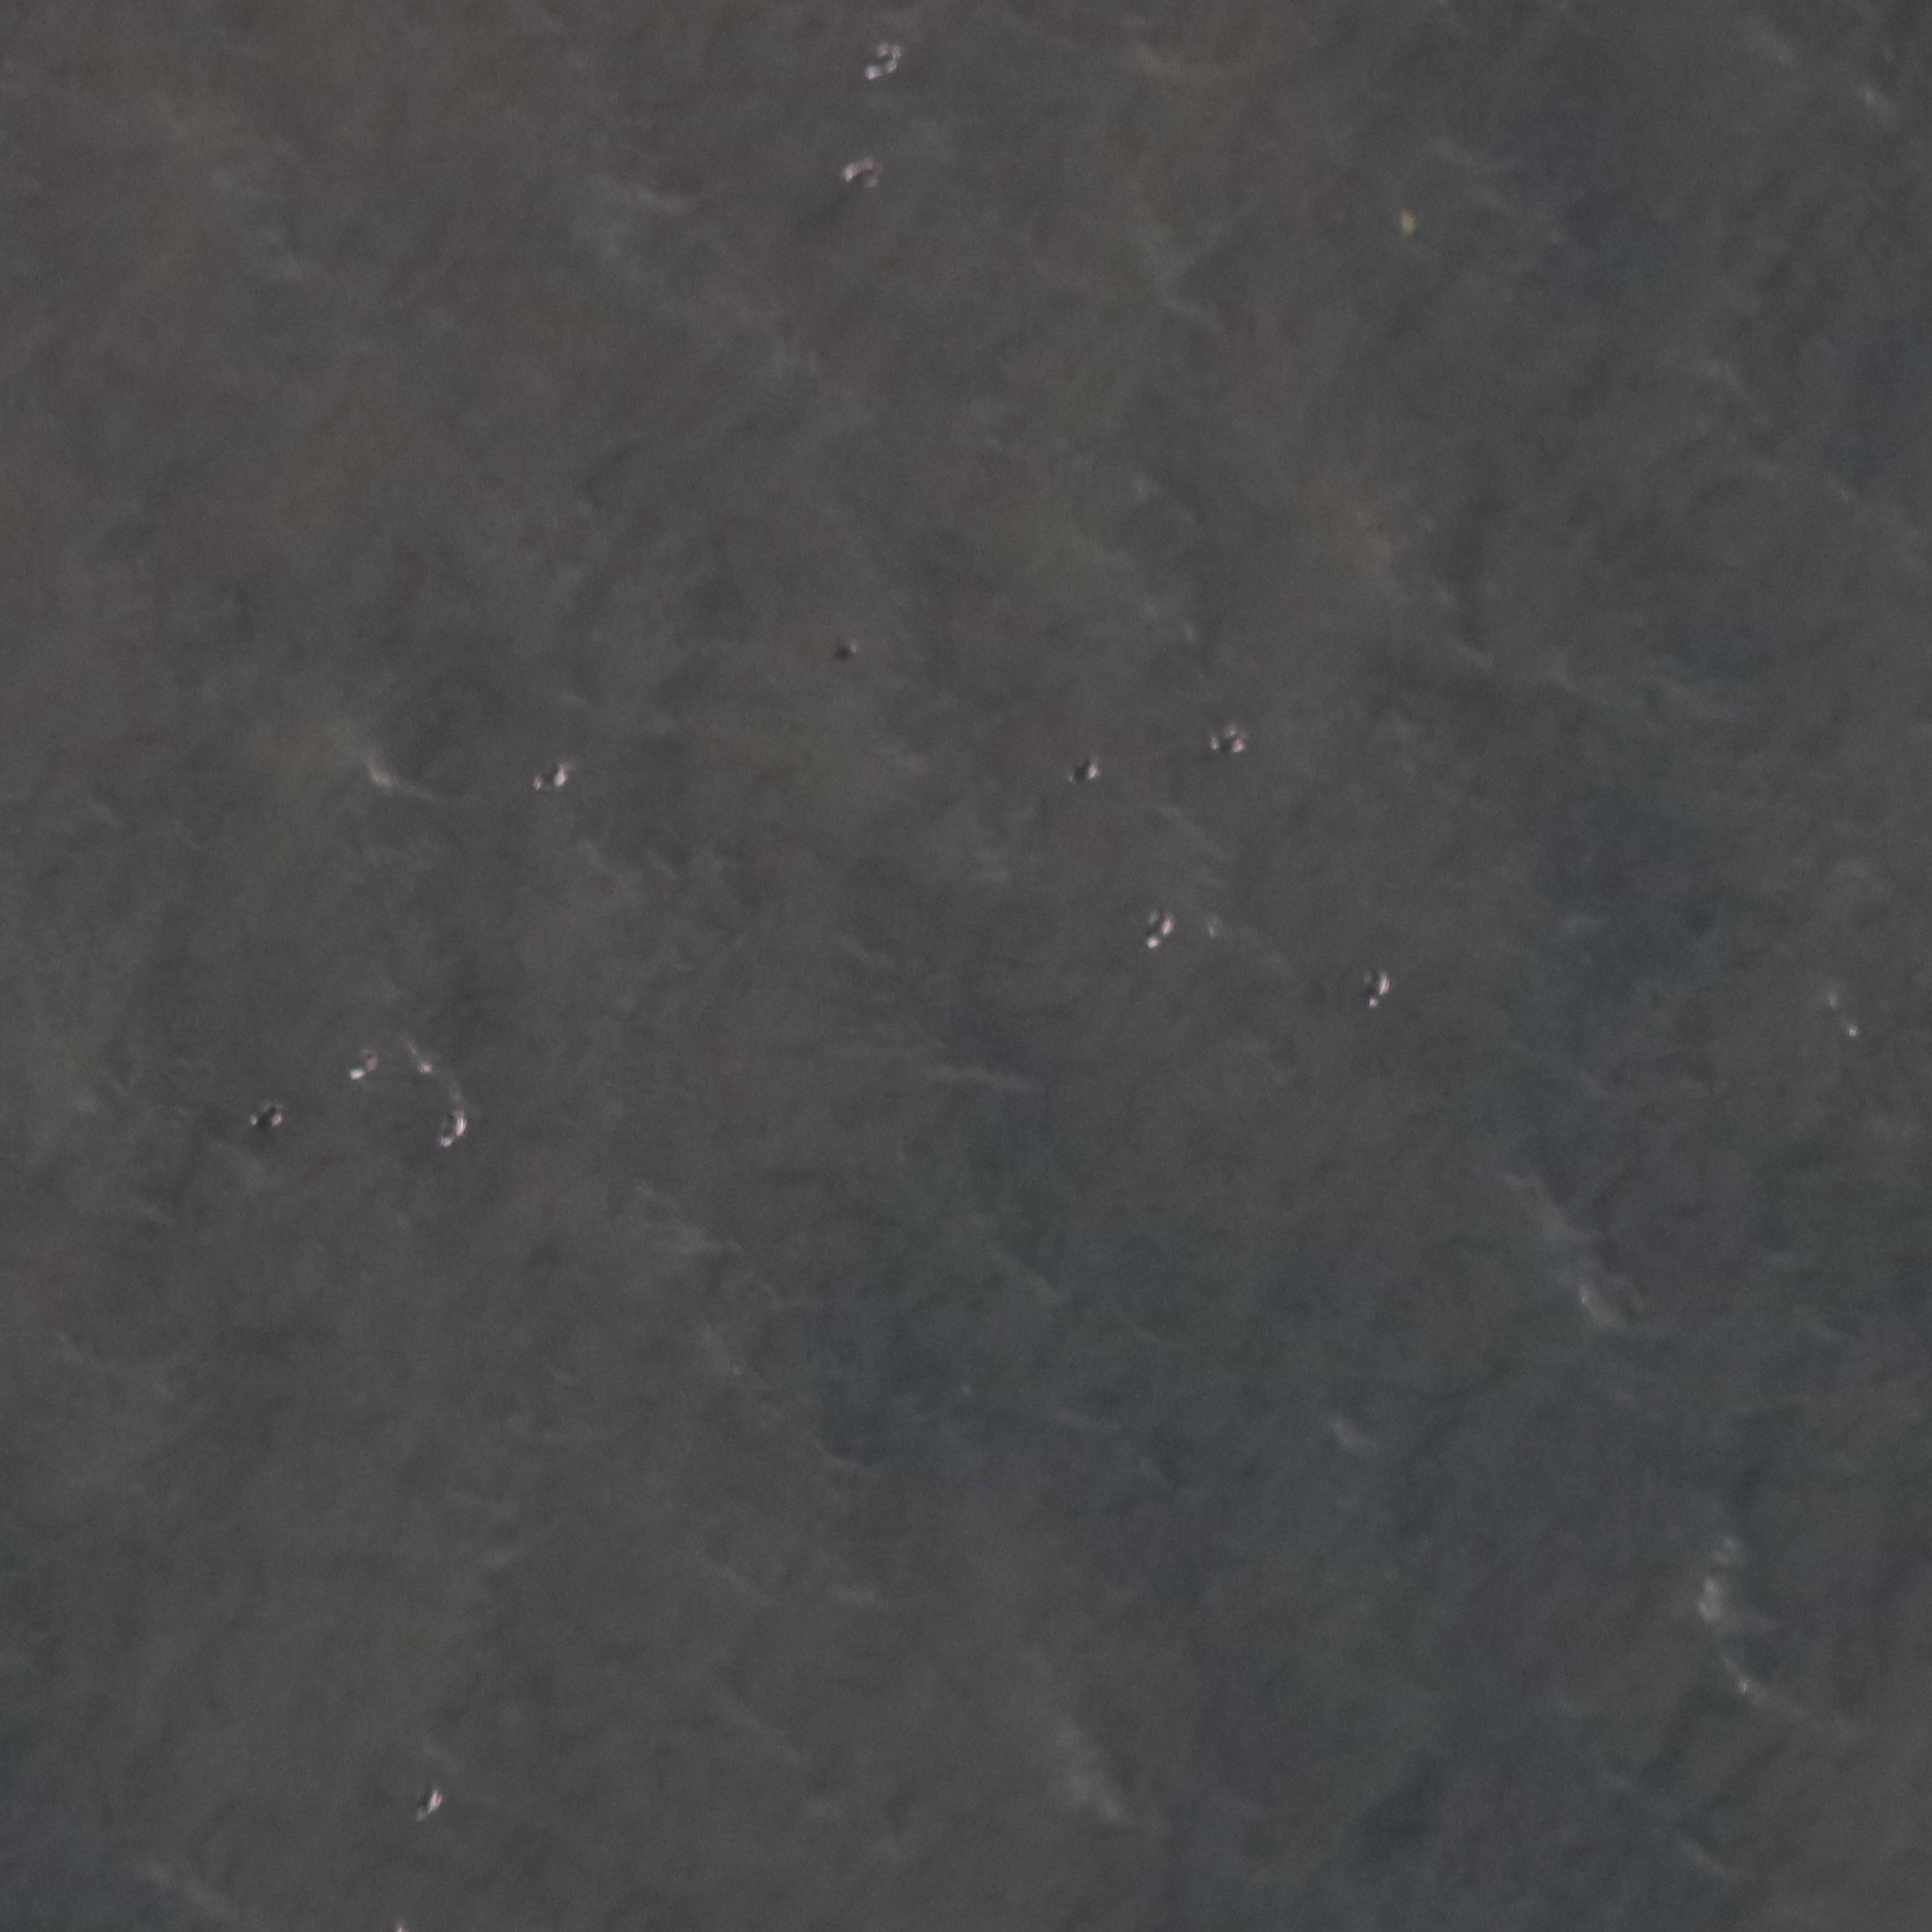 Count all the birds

12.